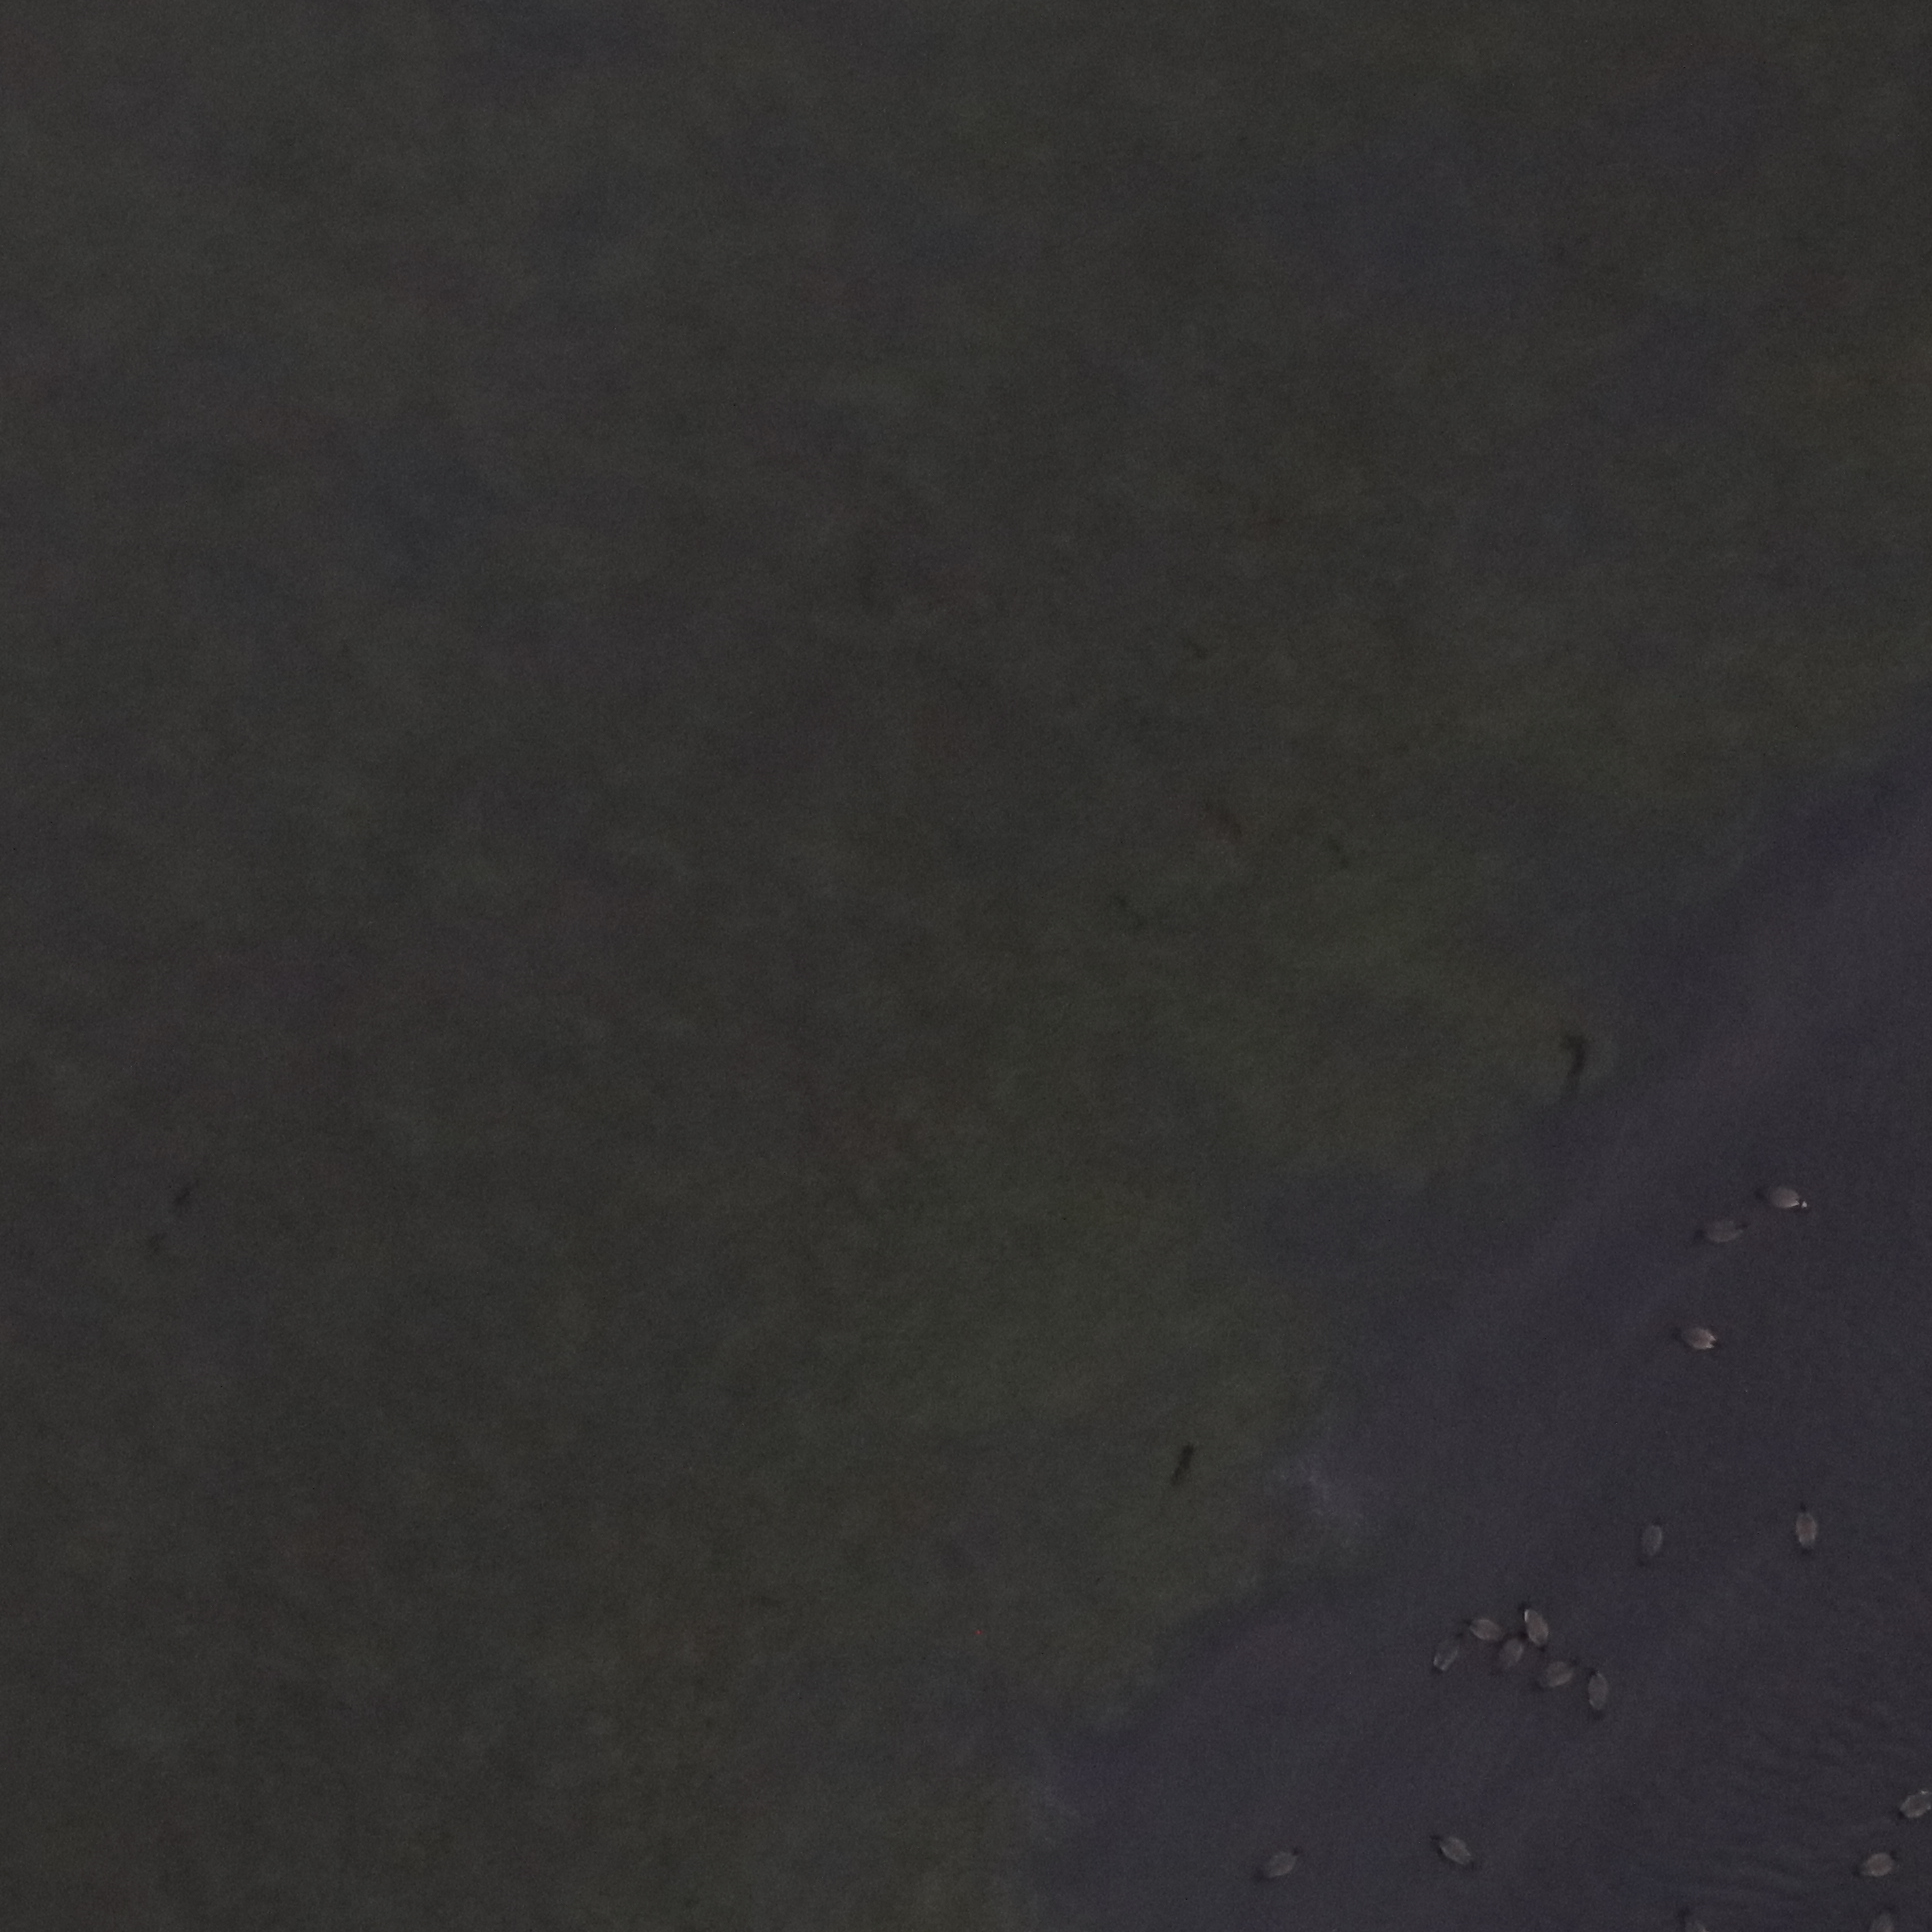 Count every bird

16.